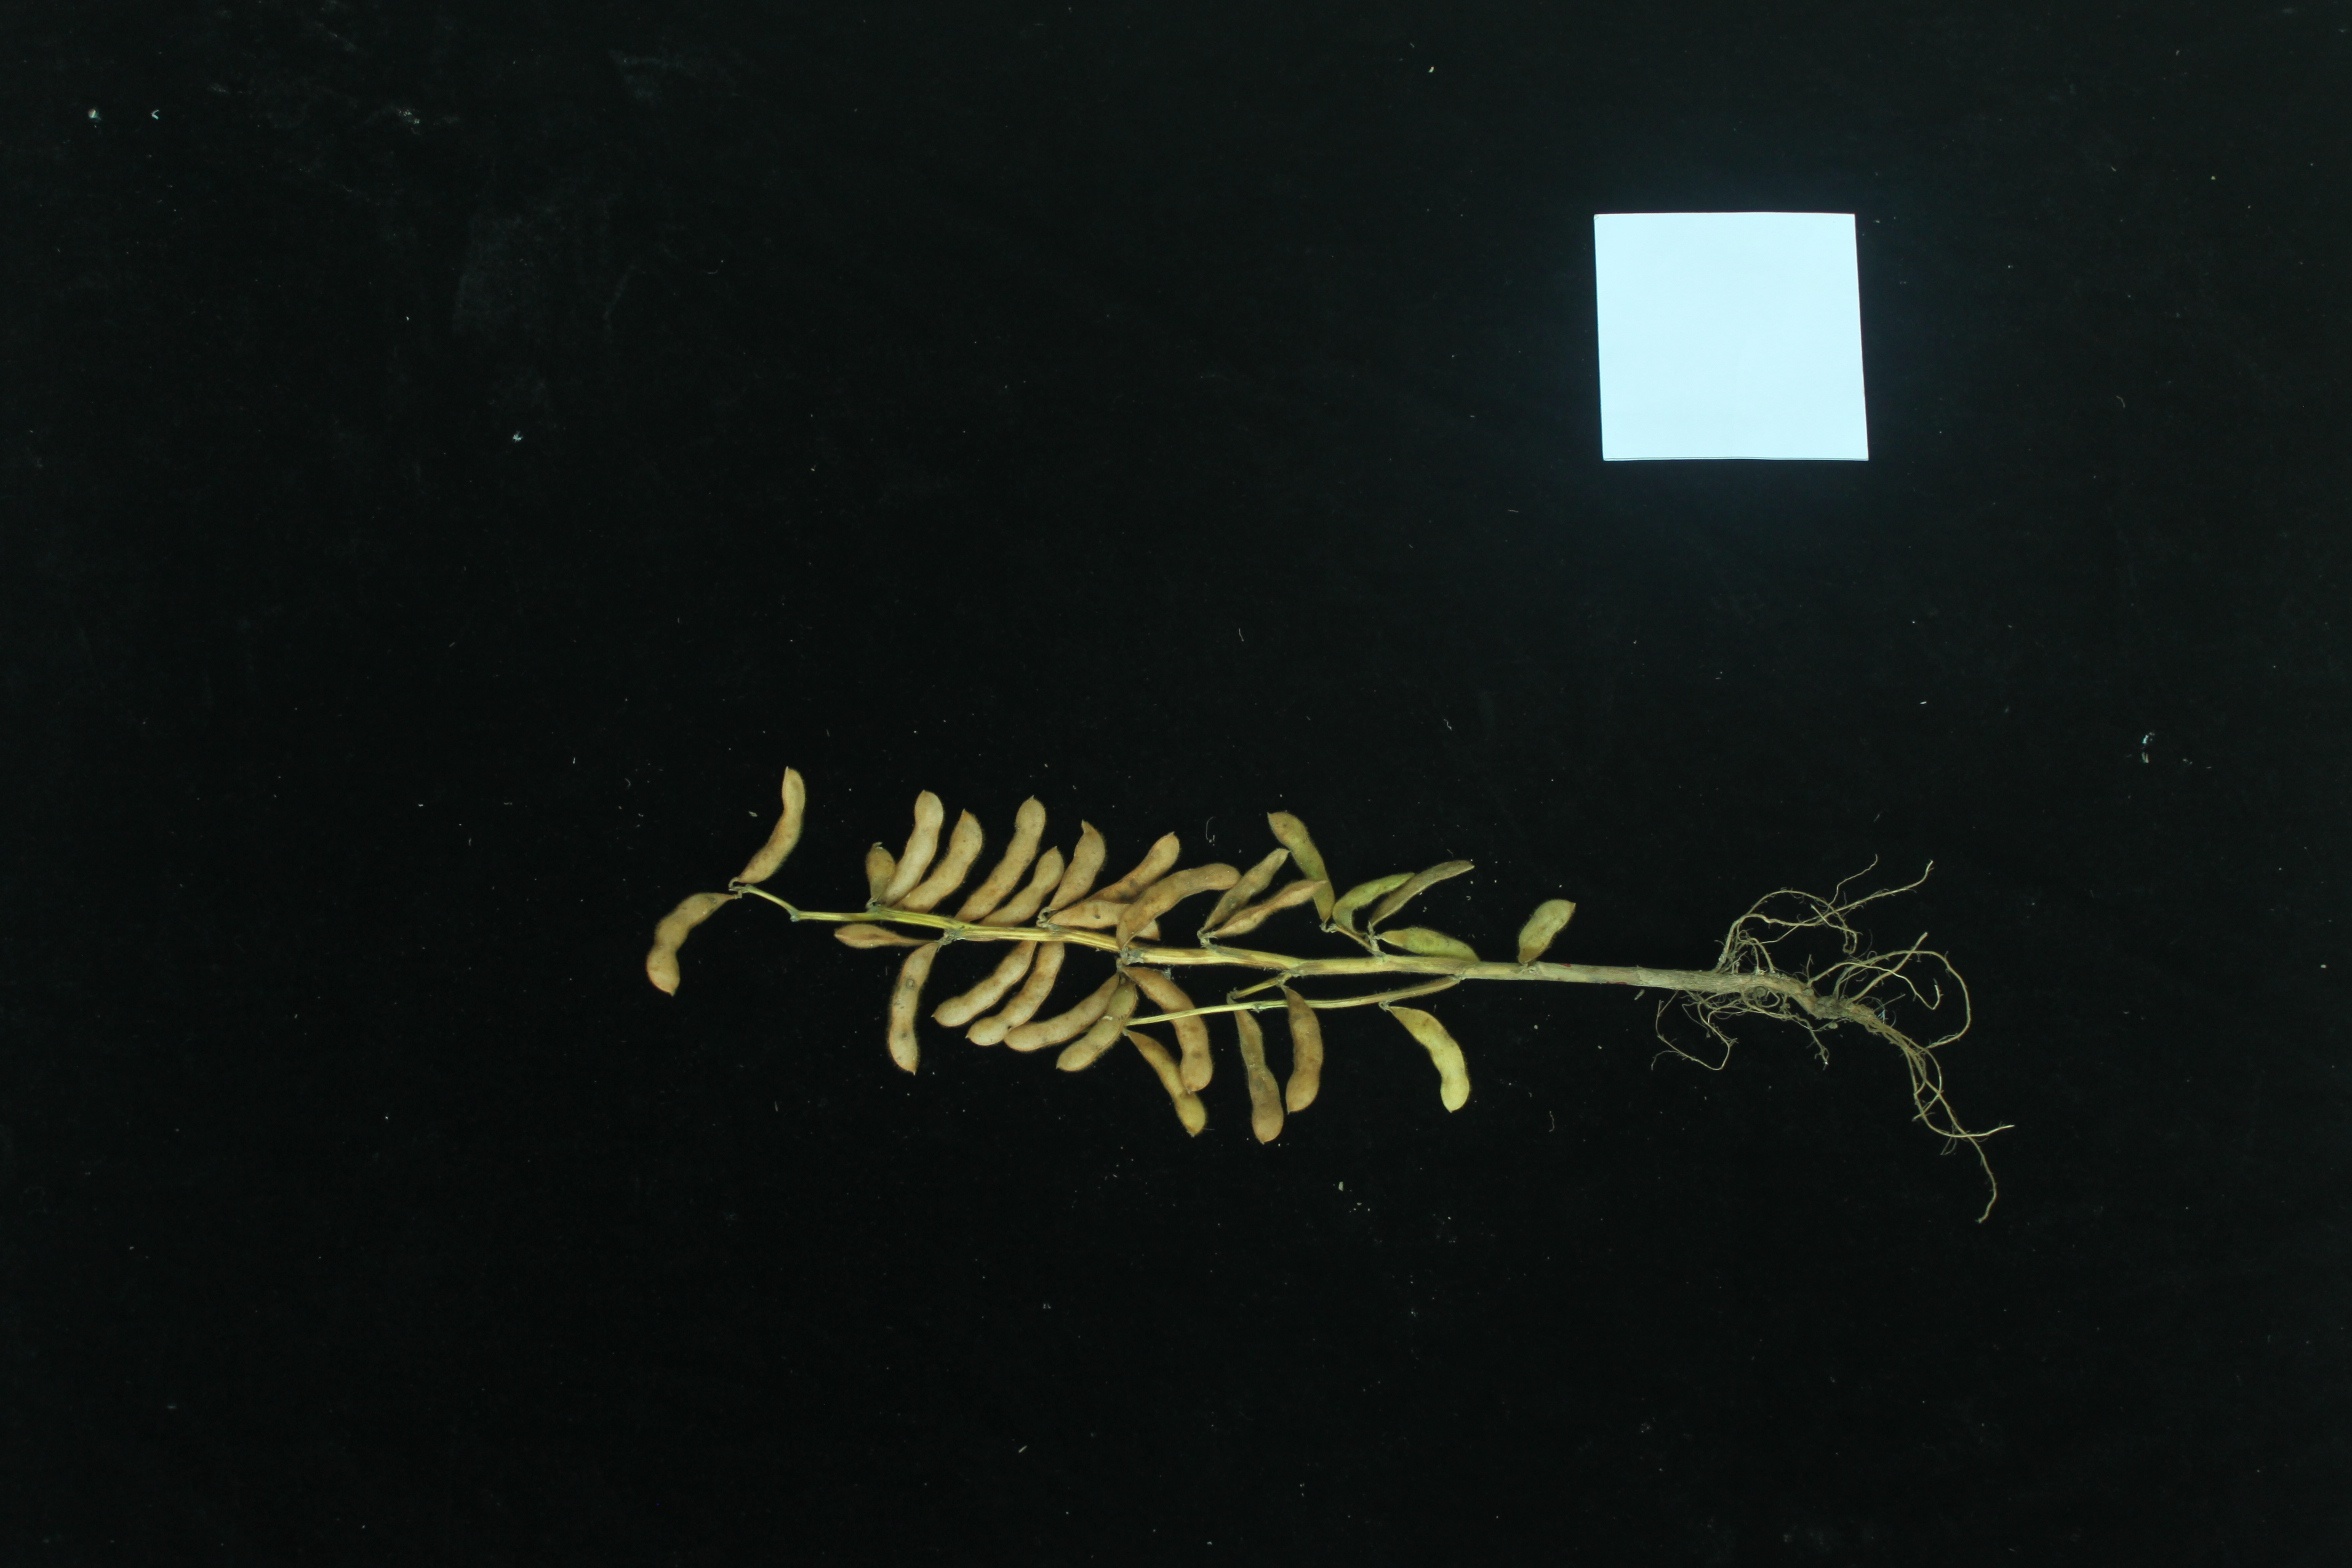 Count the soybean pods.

29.